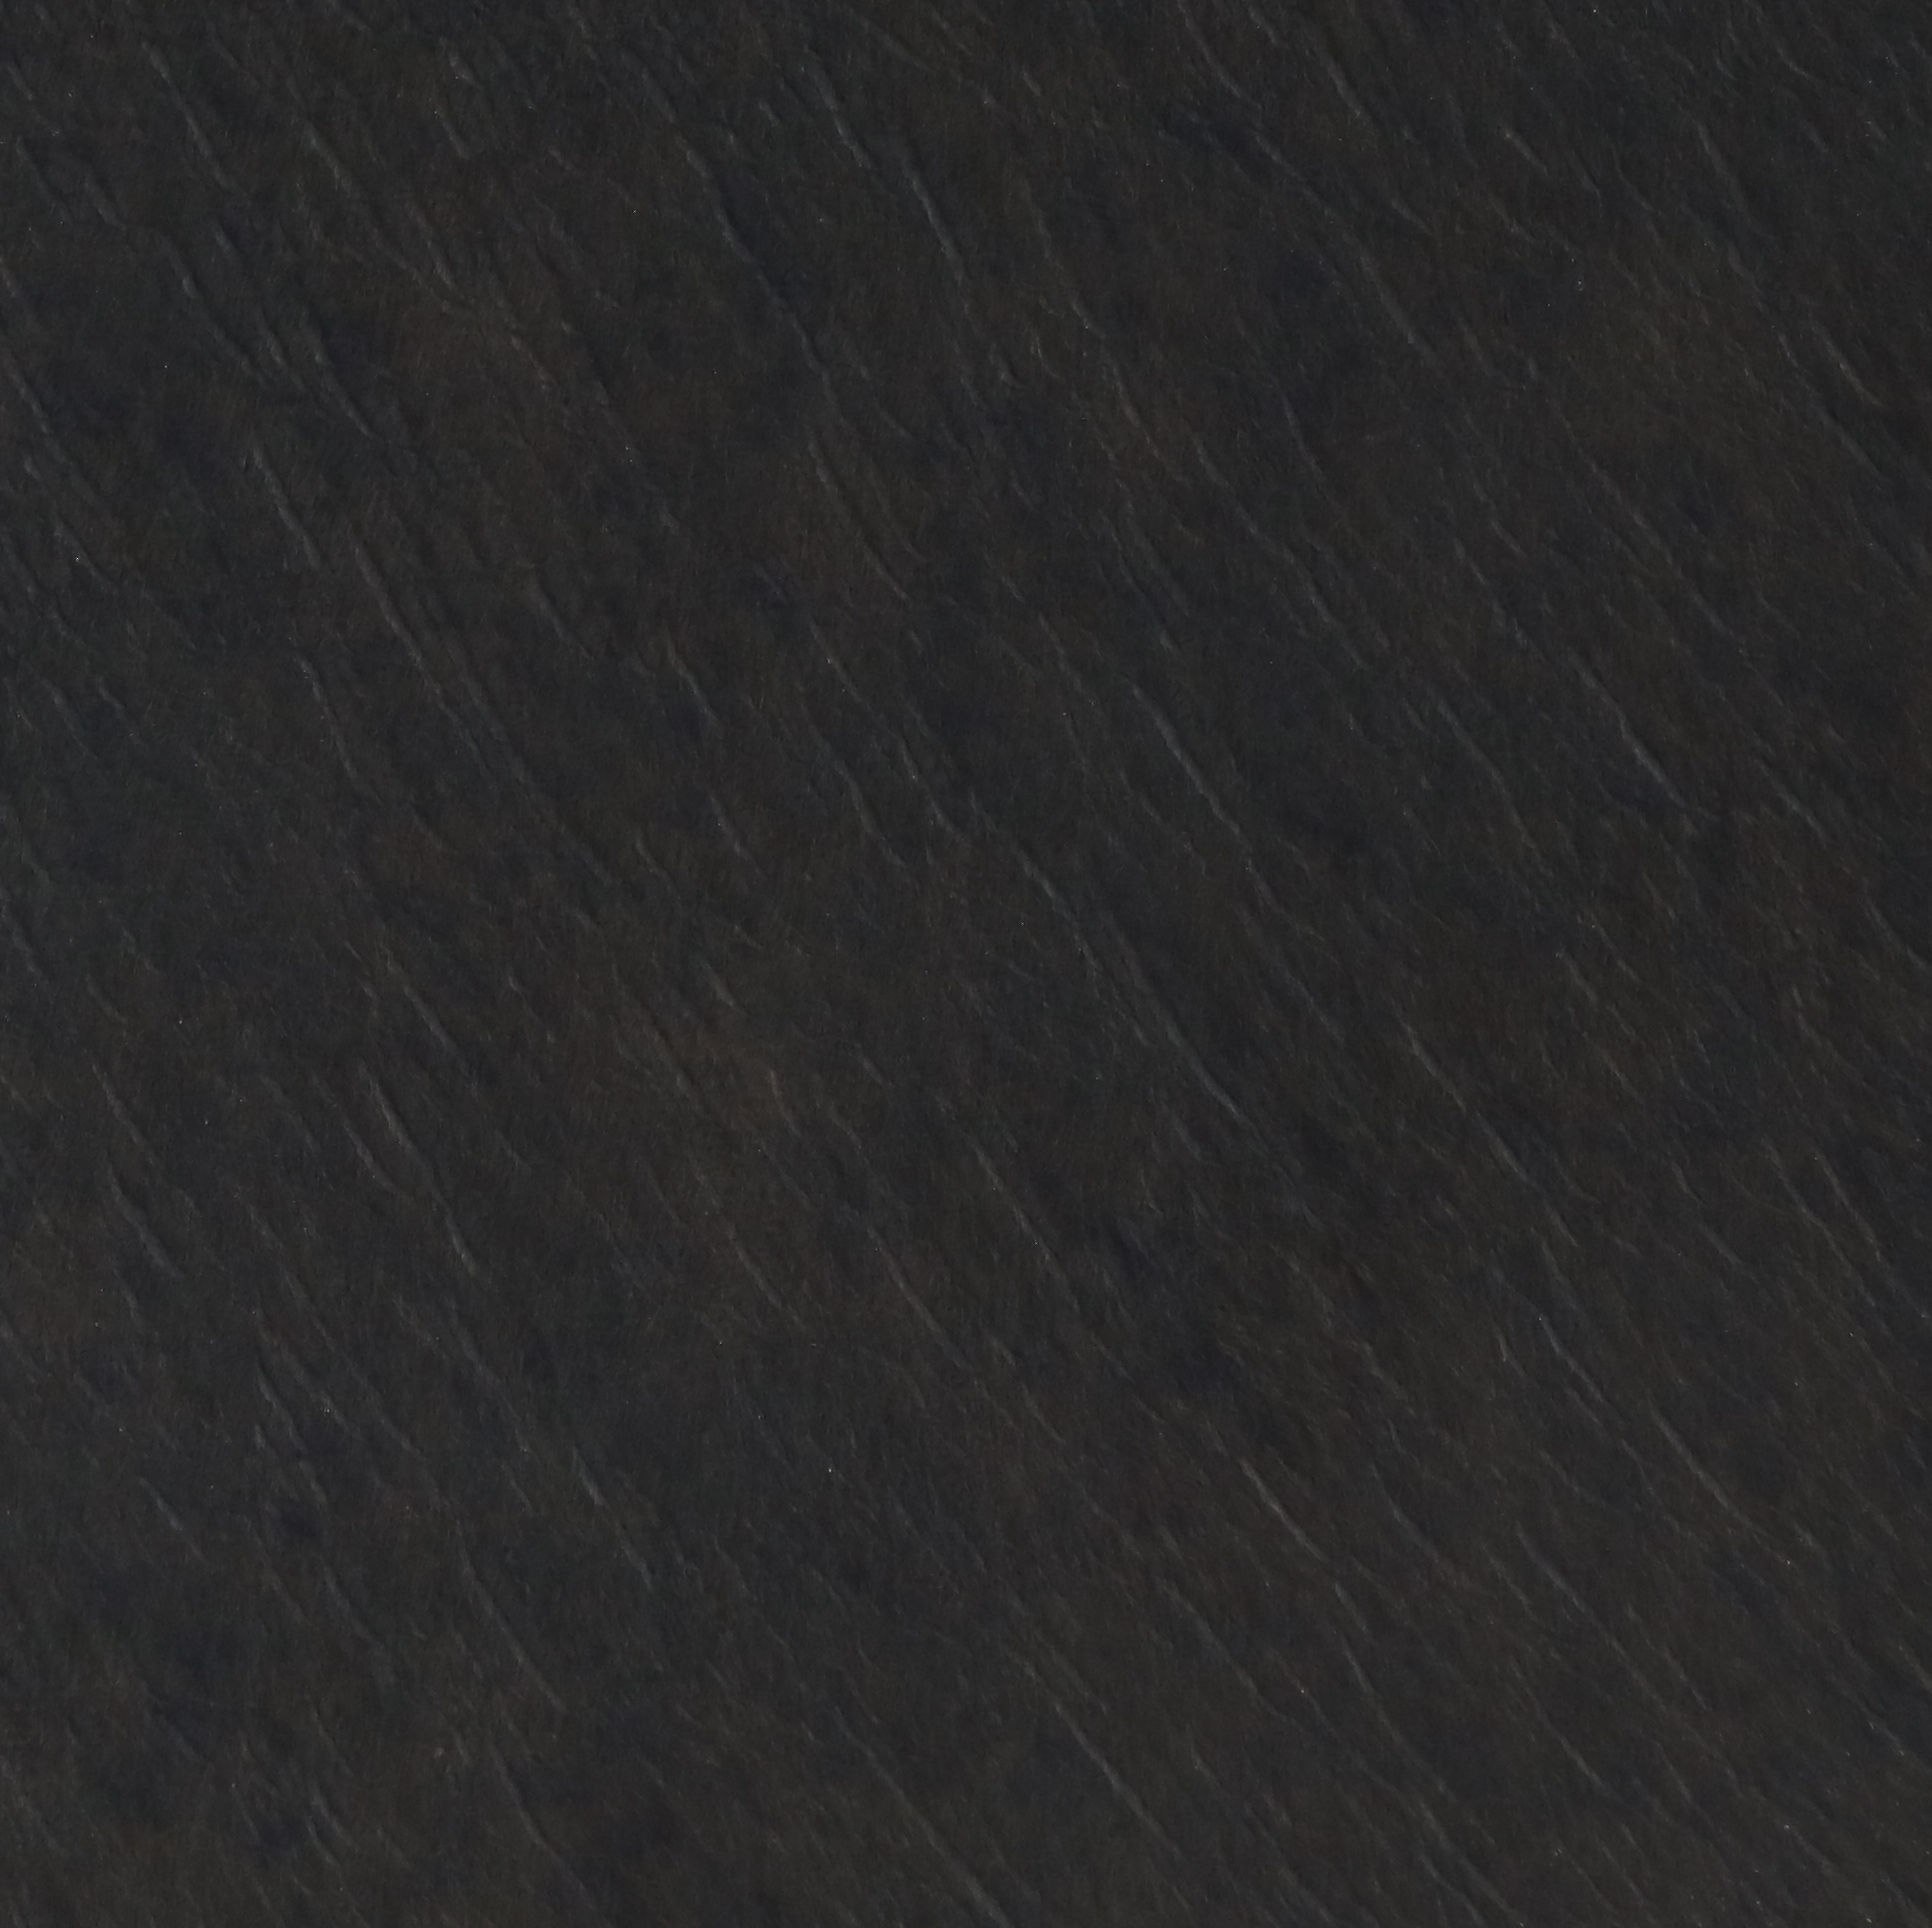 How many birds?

0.